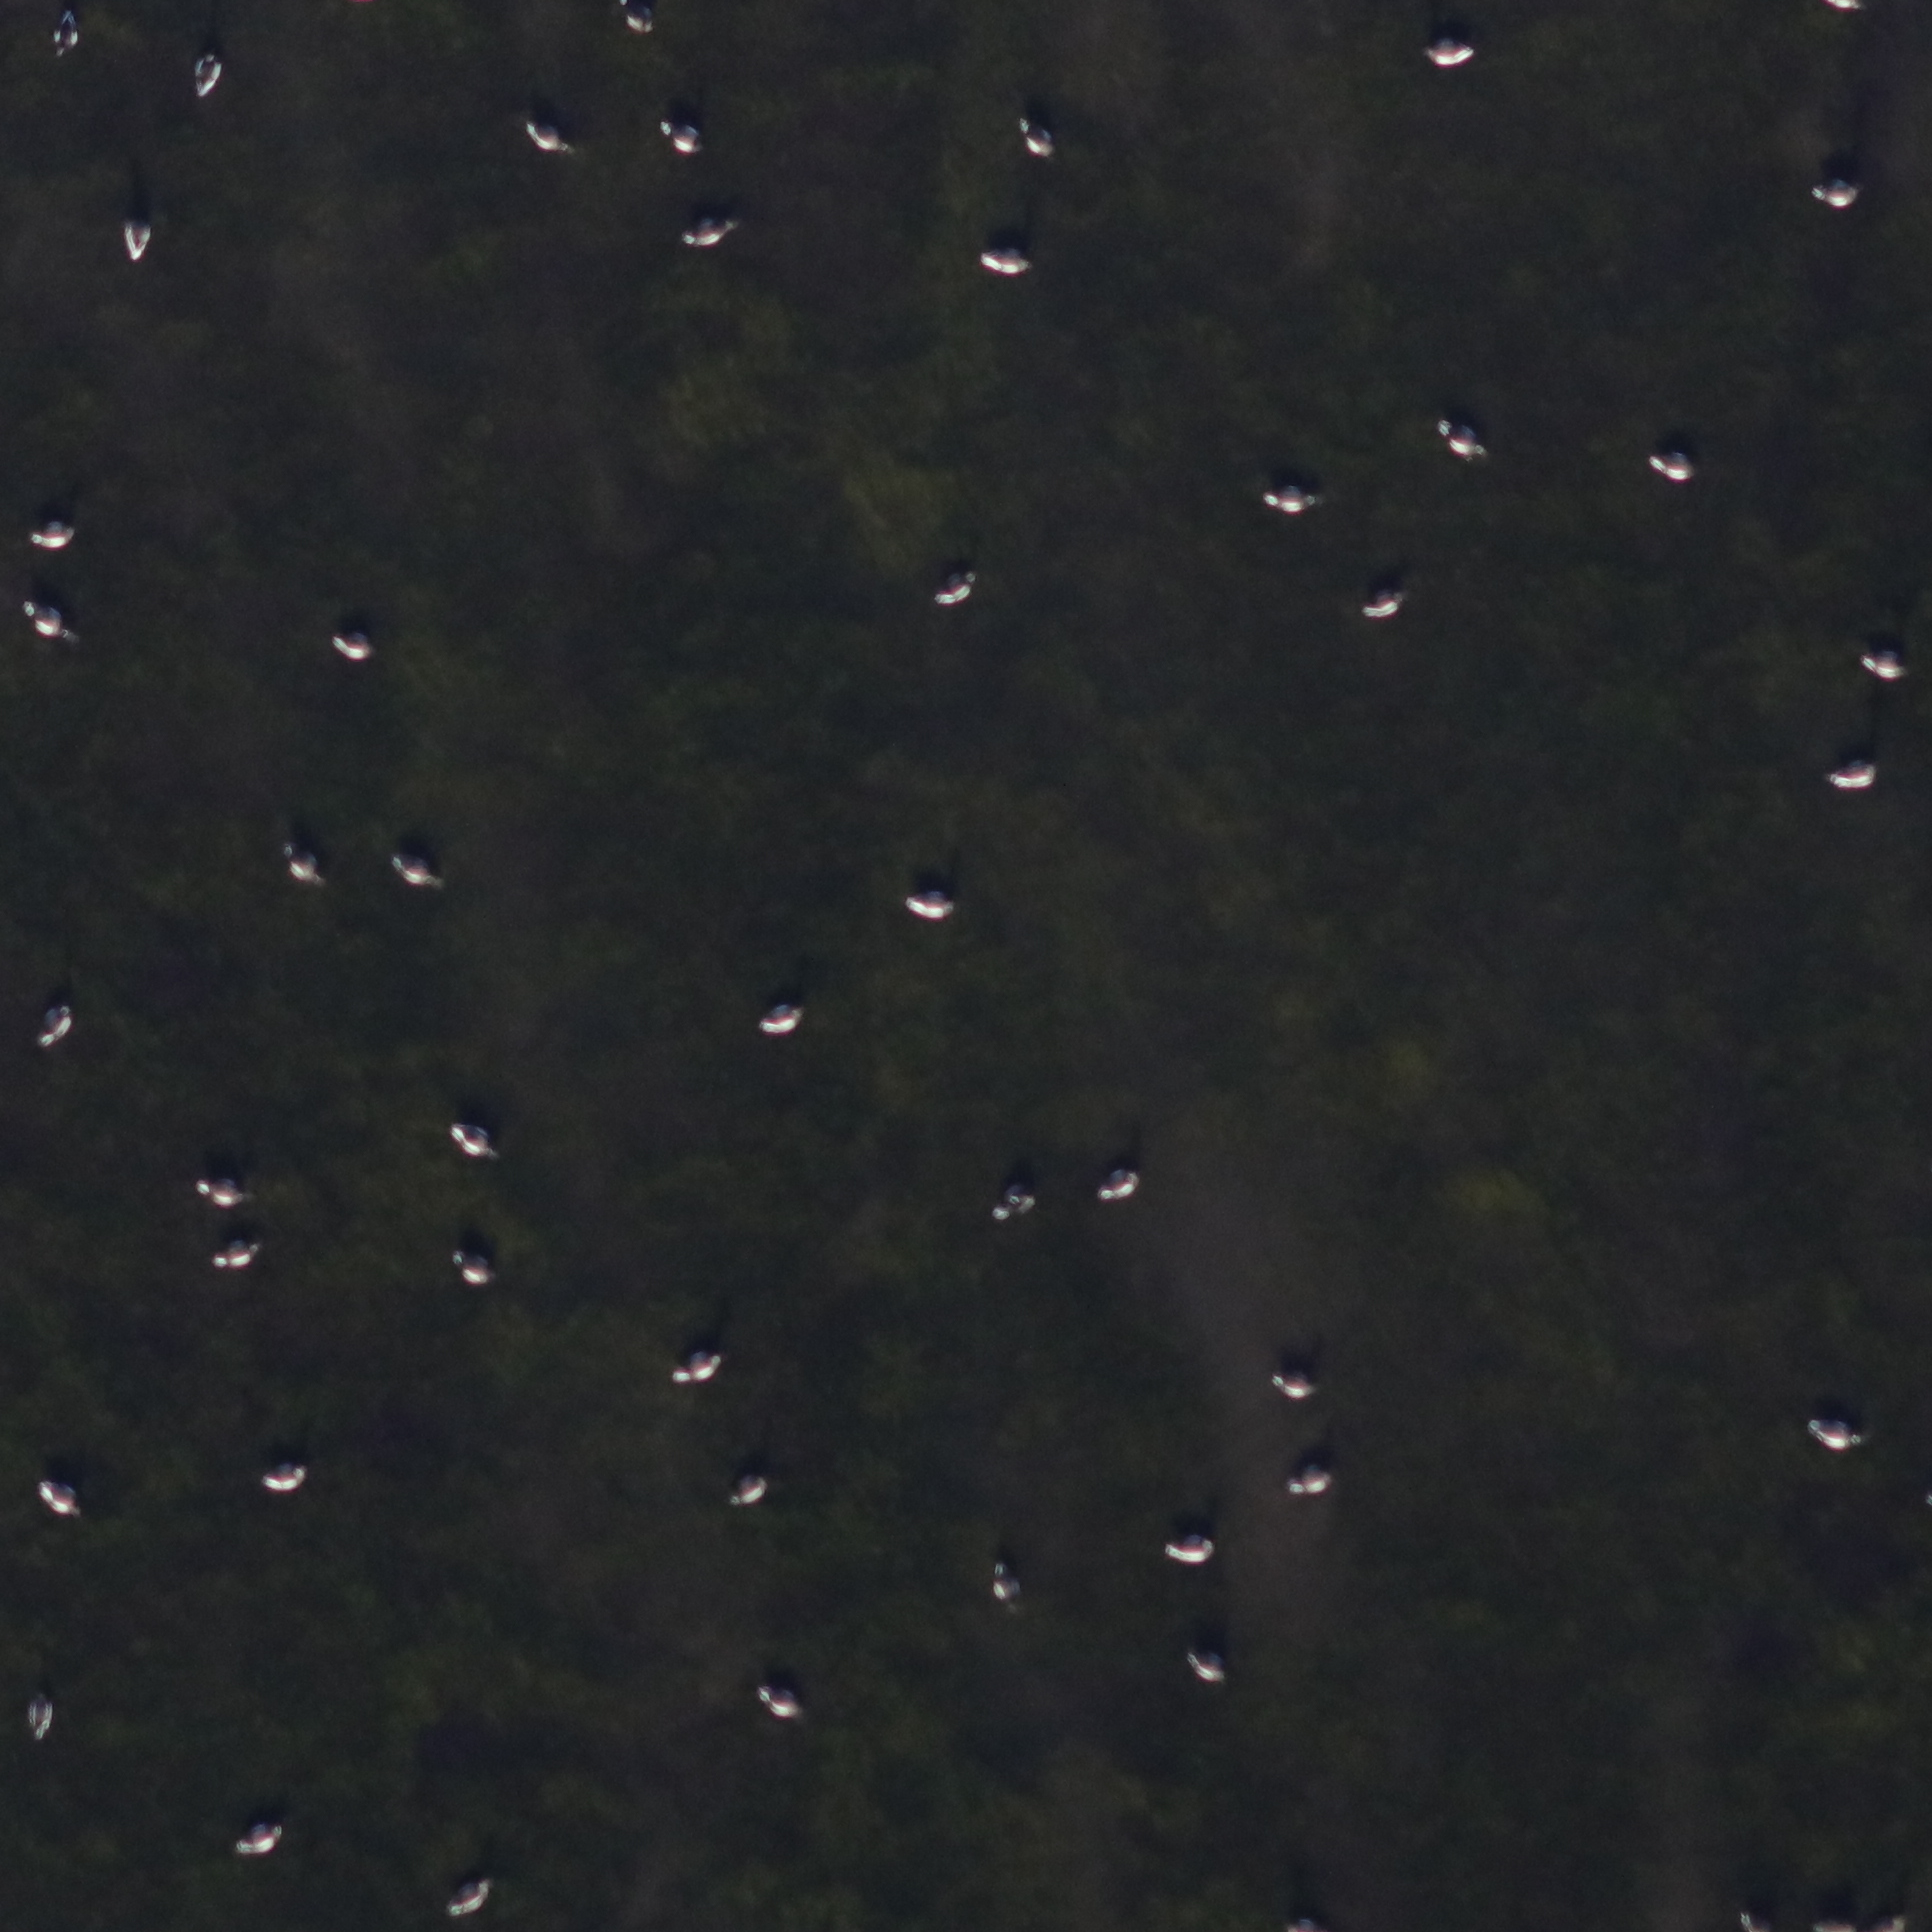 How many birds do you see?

49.